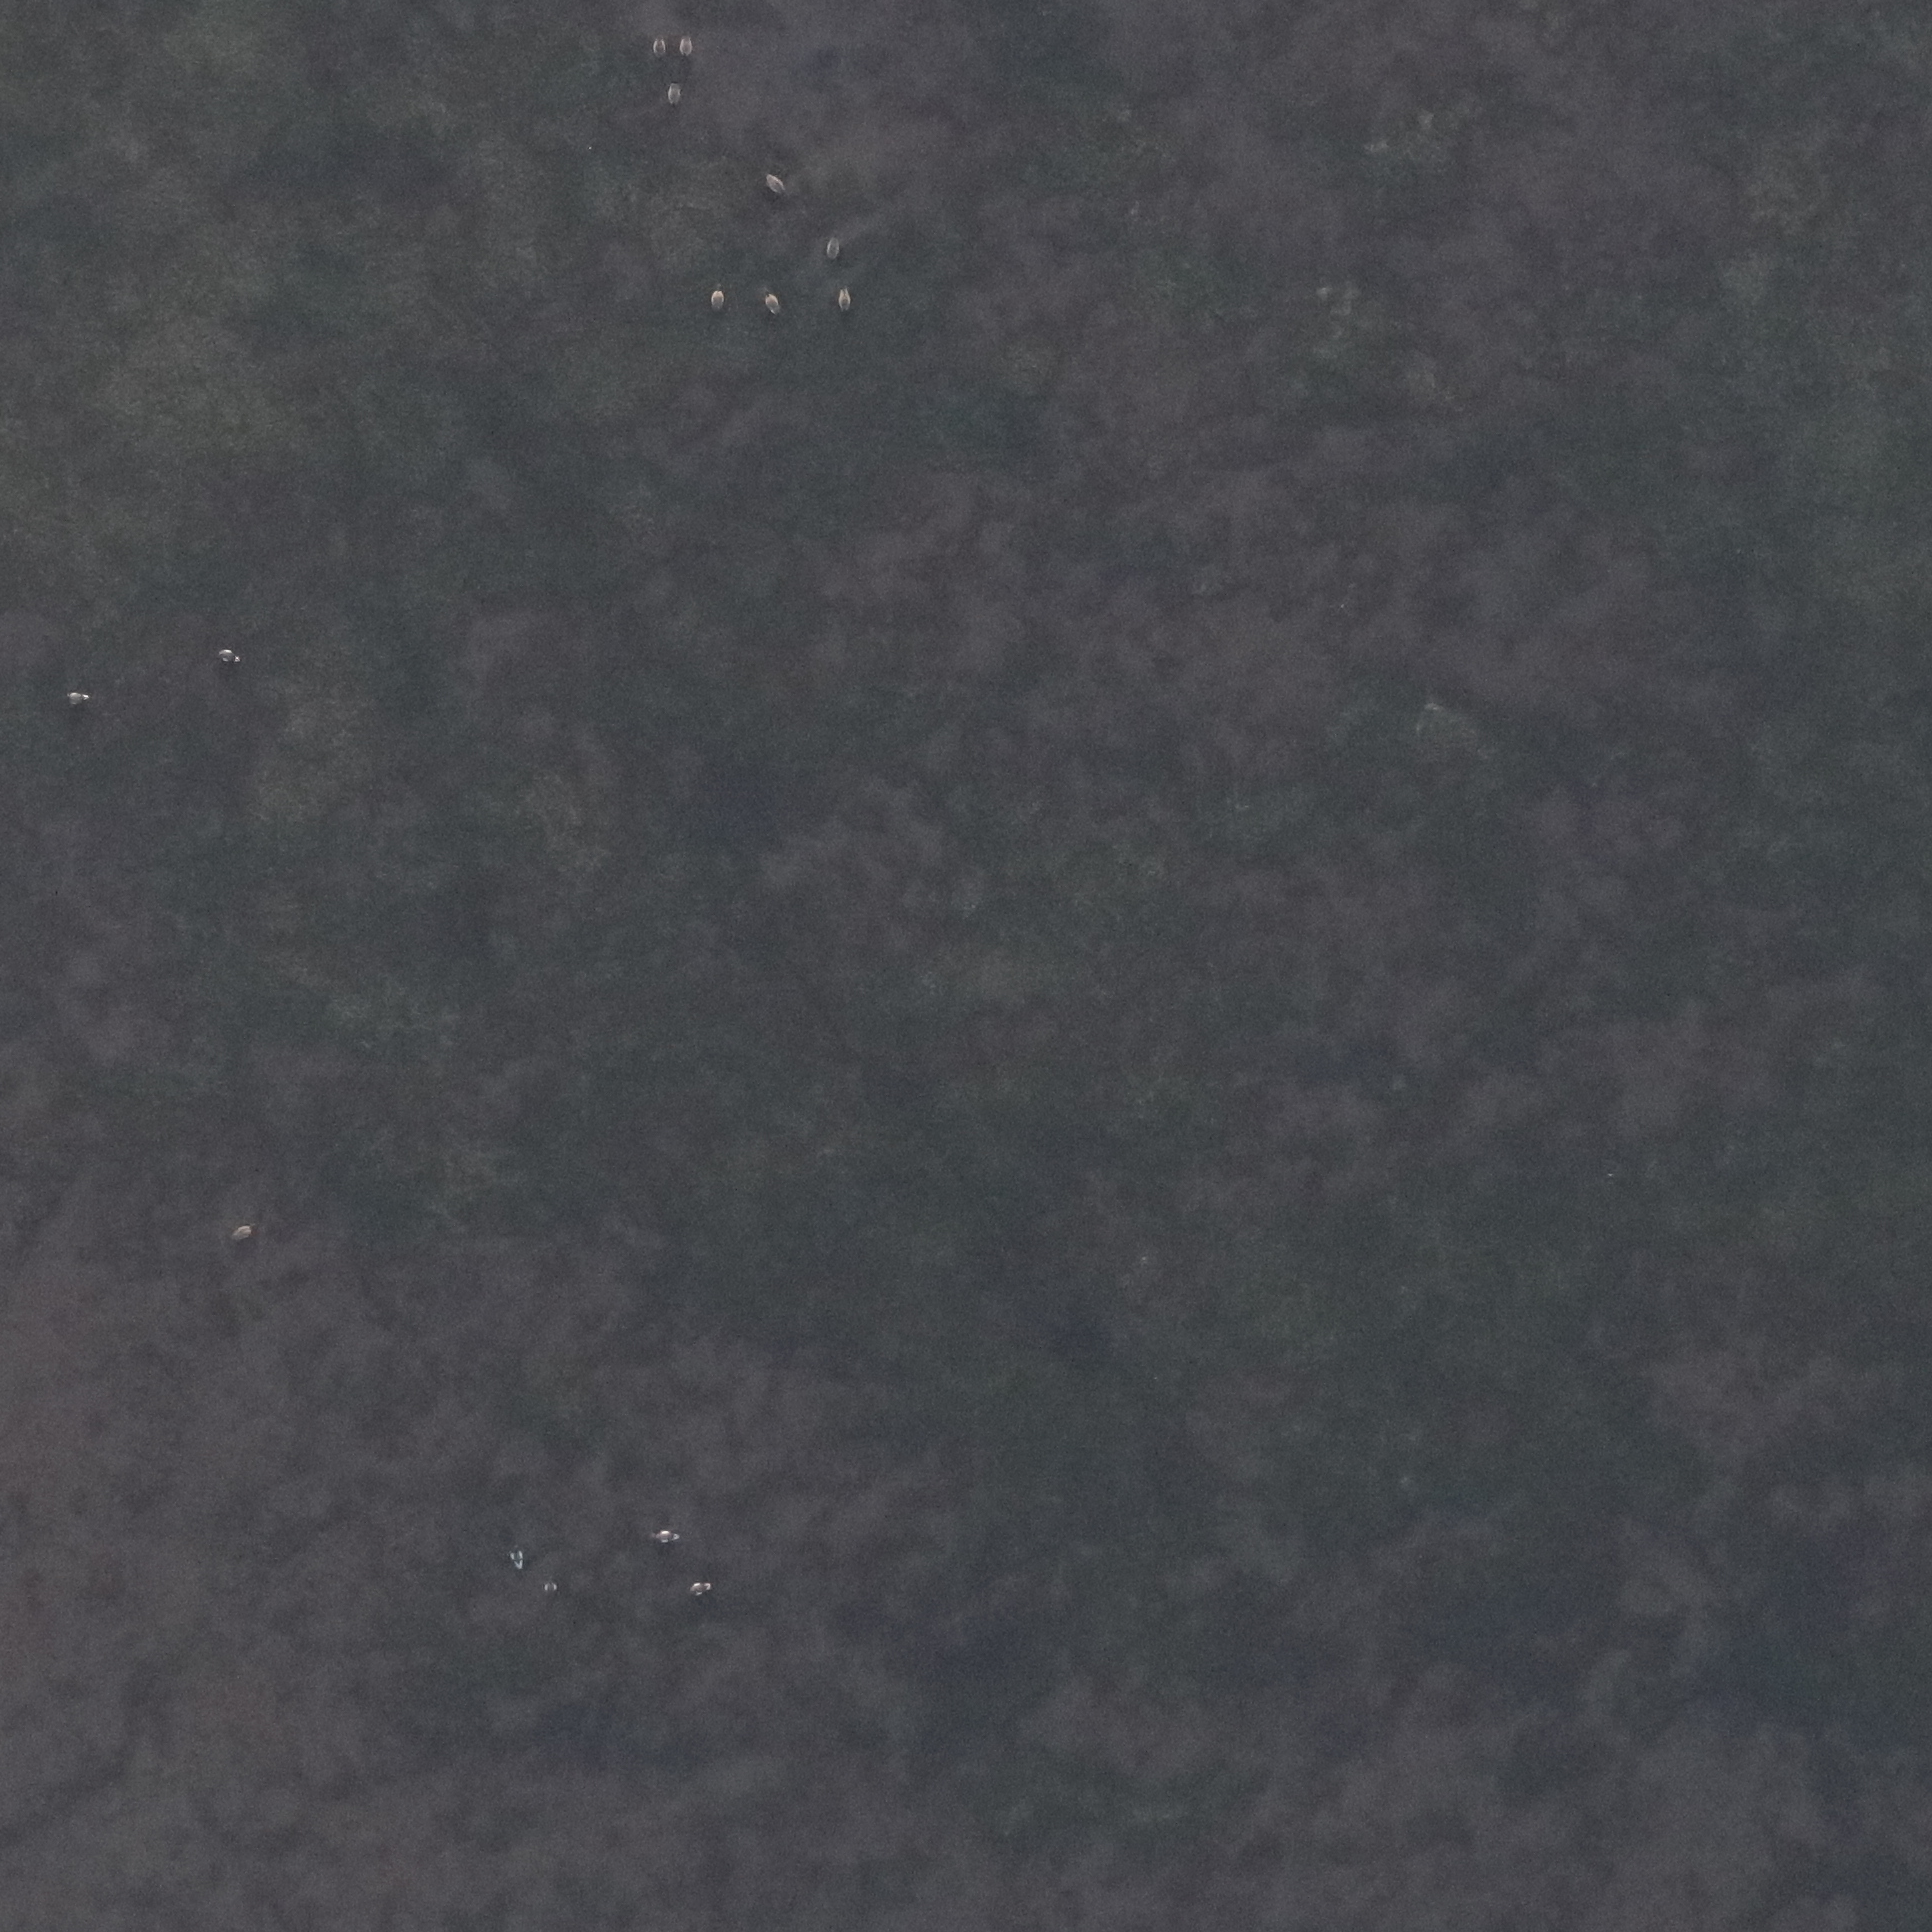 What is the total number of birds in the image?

15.